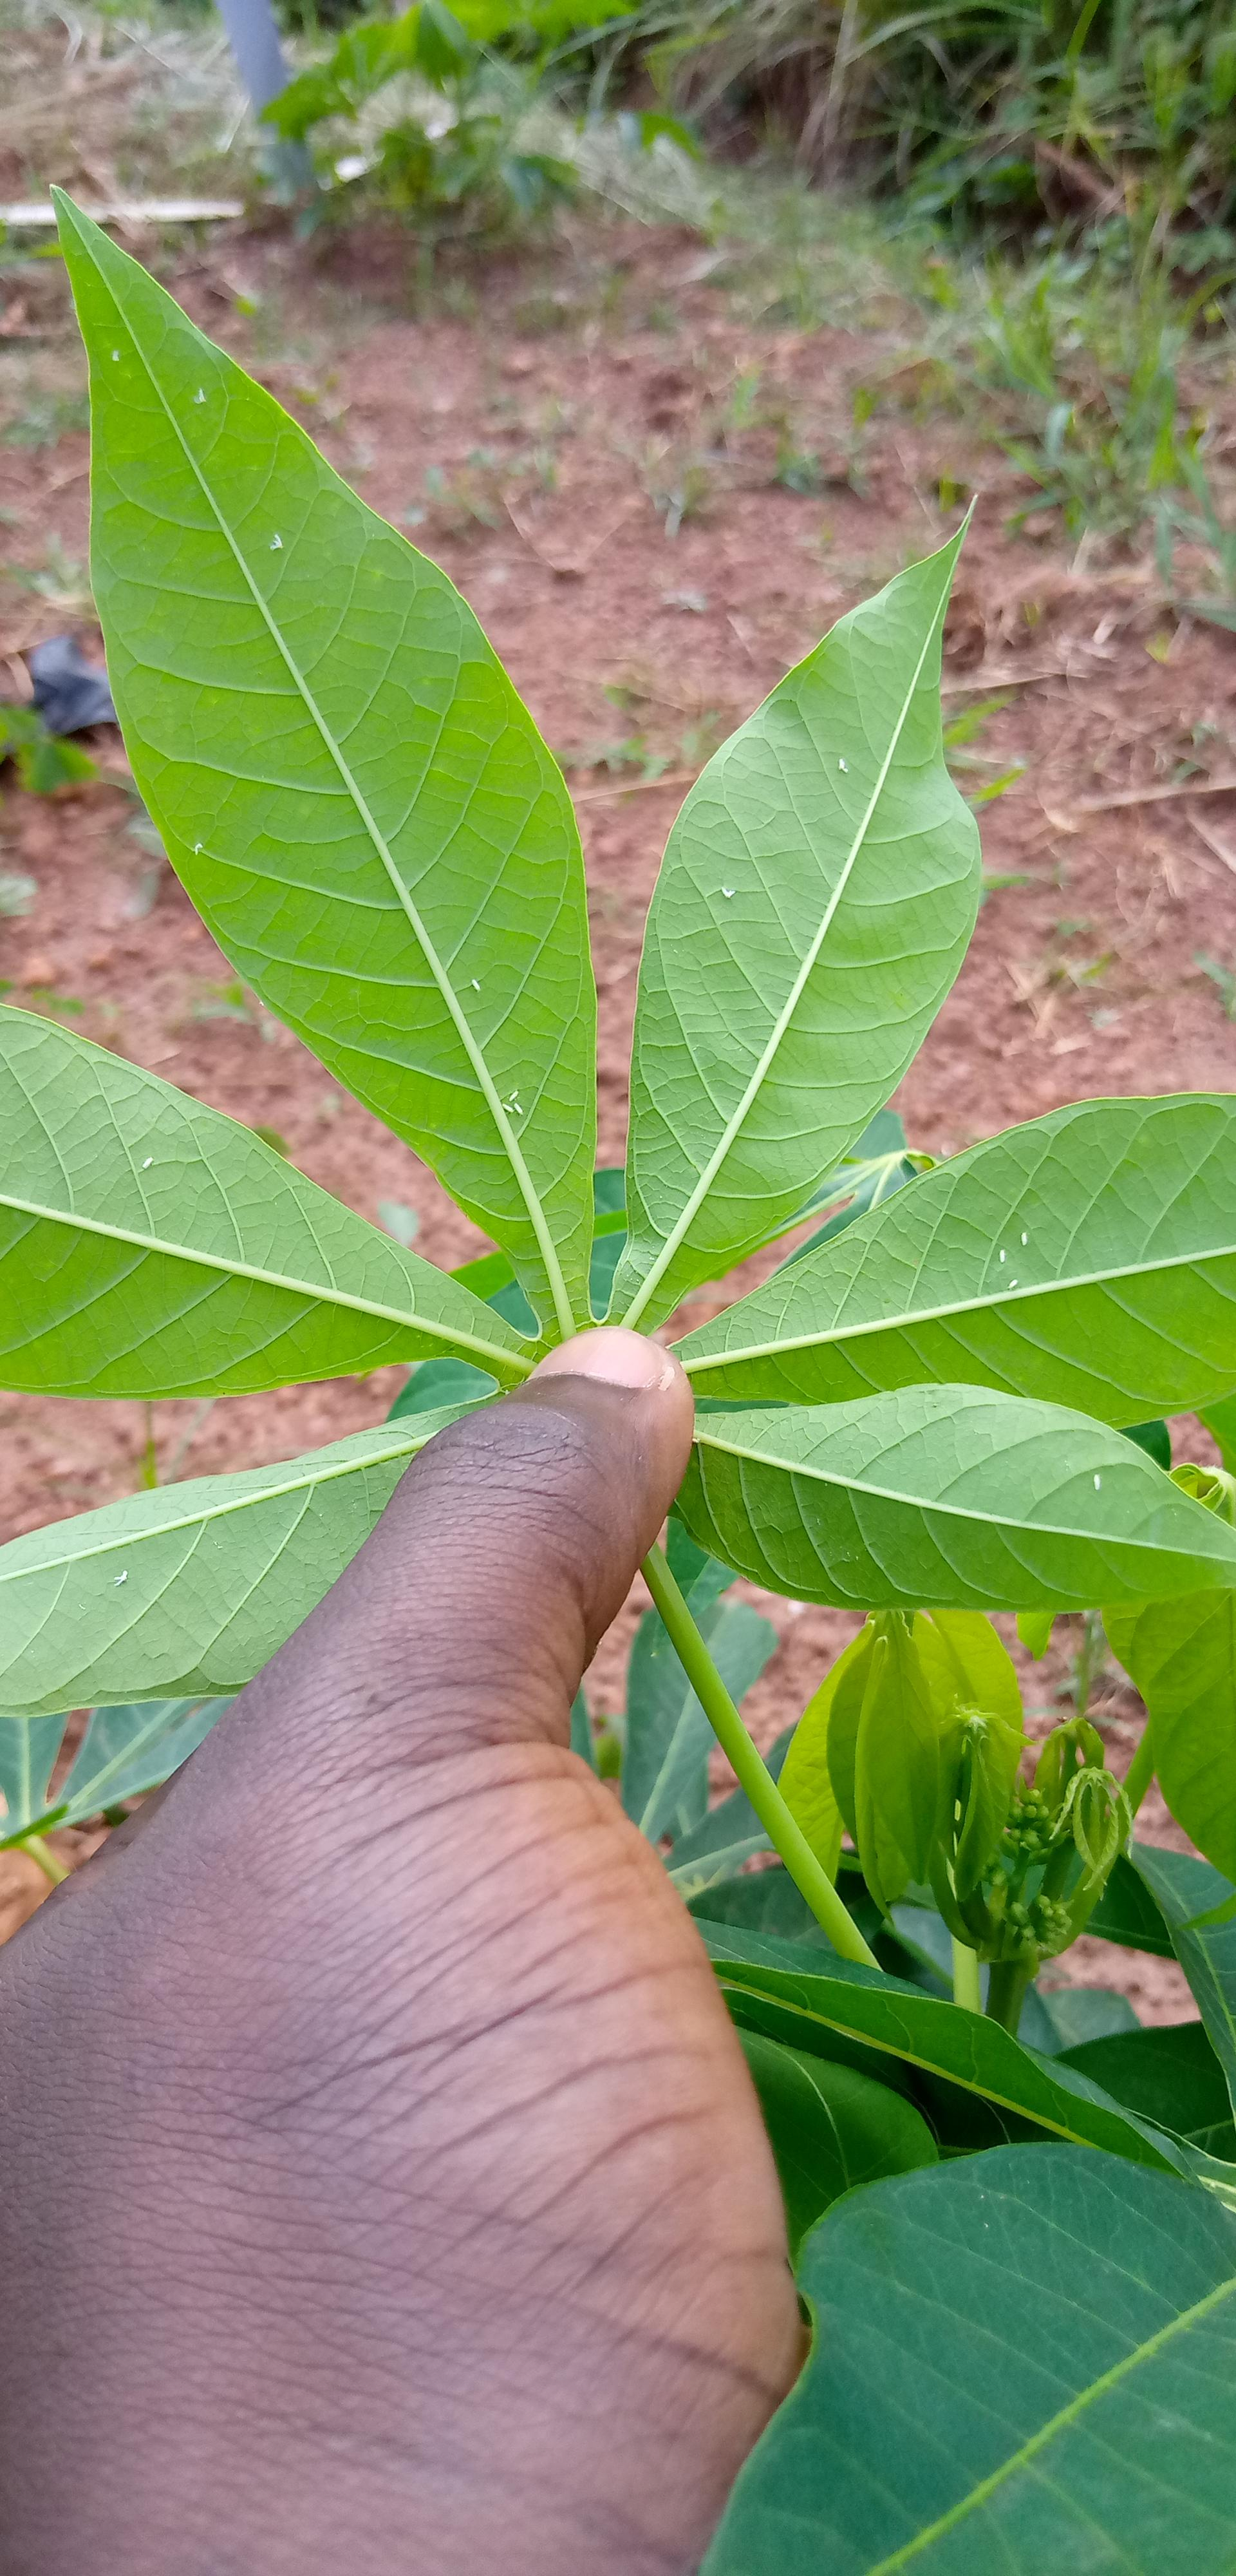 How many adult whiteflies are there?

16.